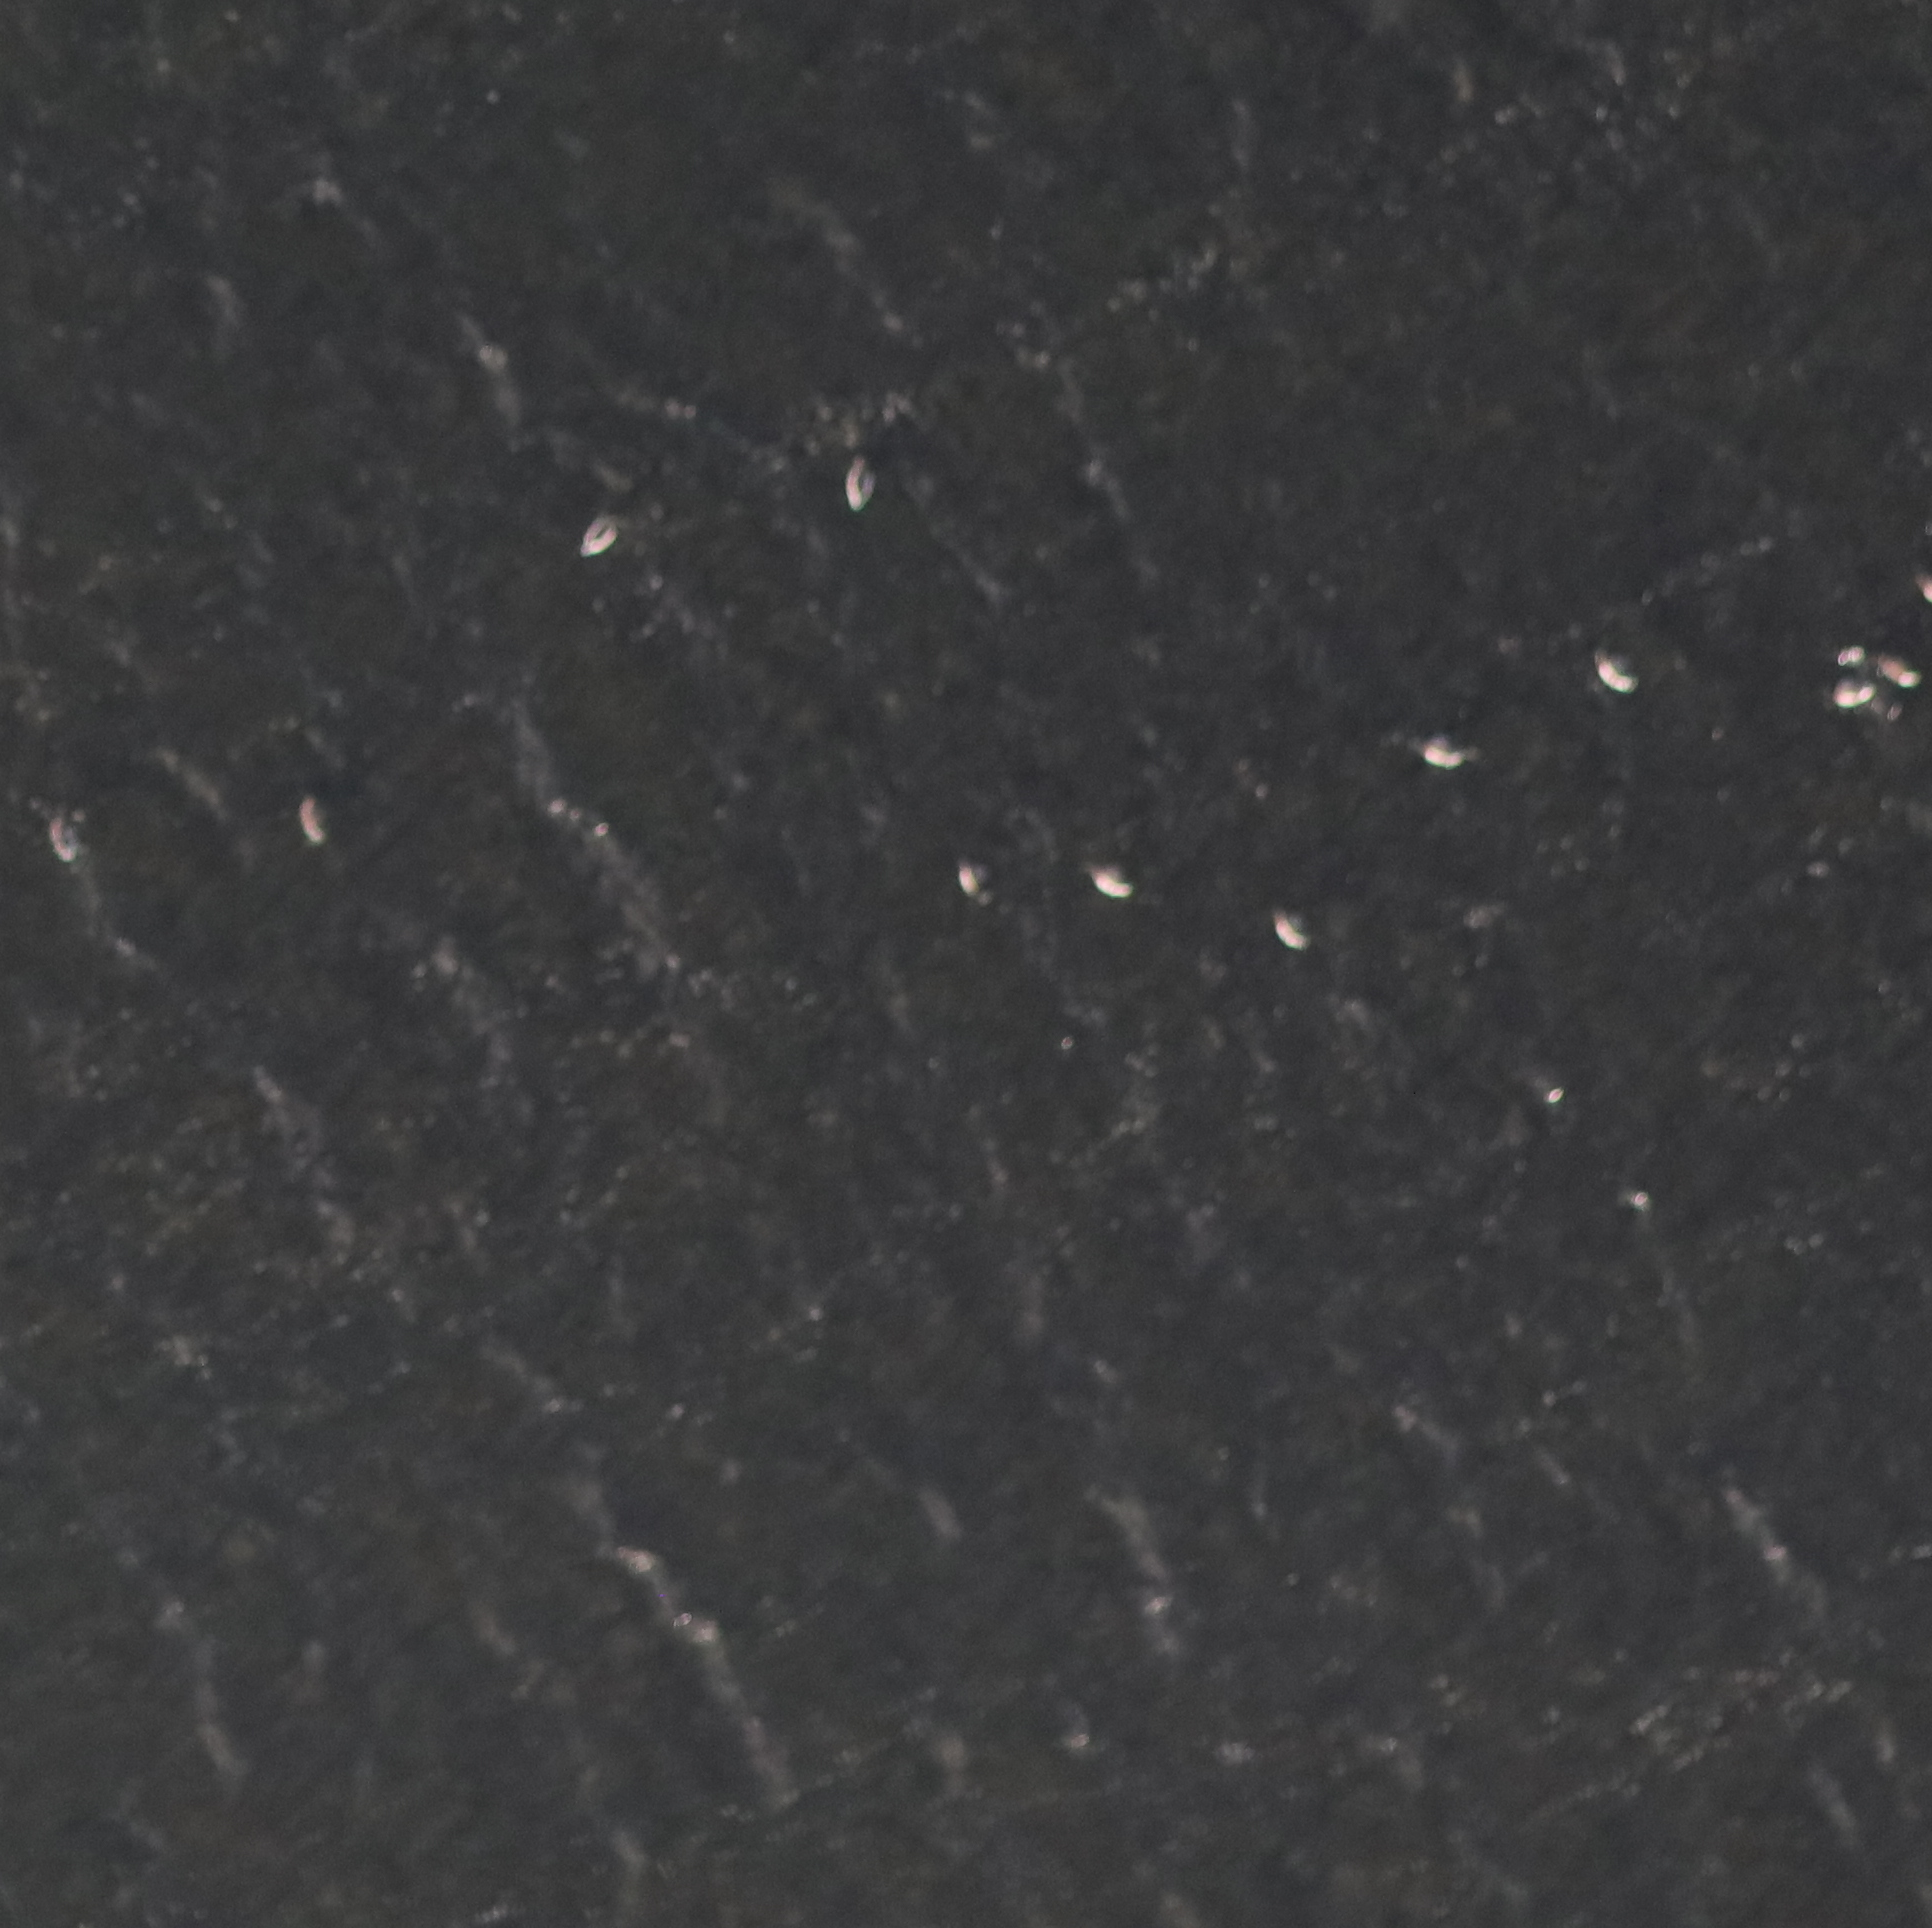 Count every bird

11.